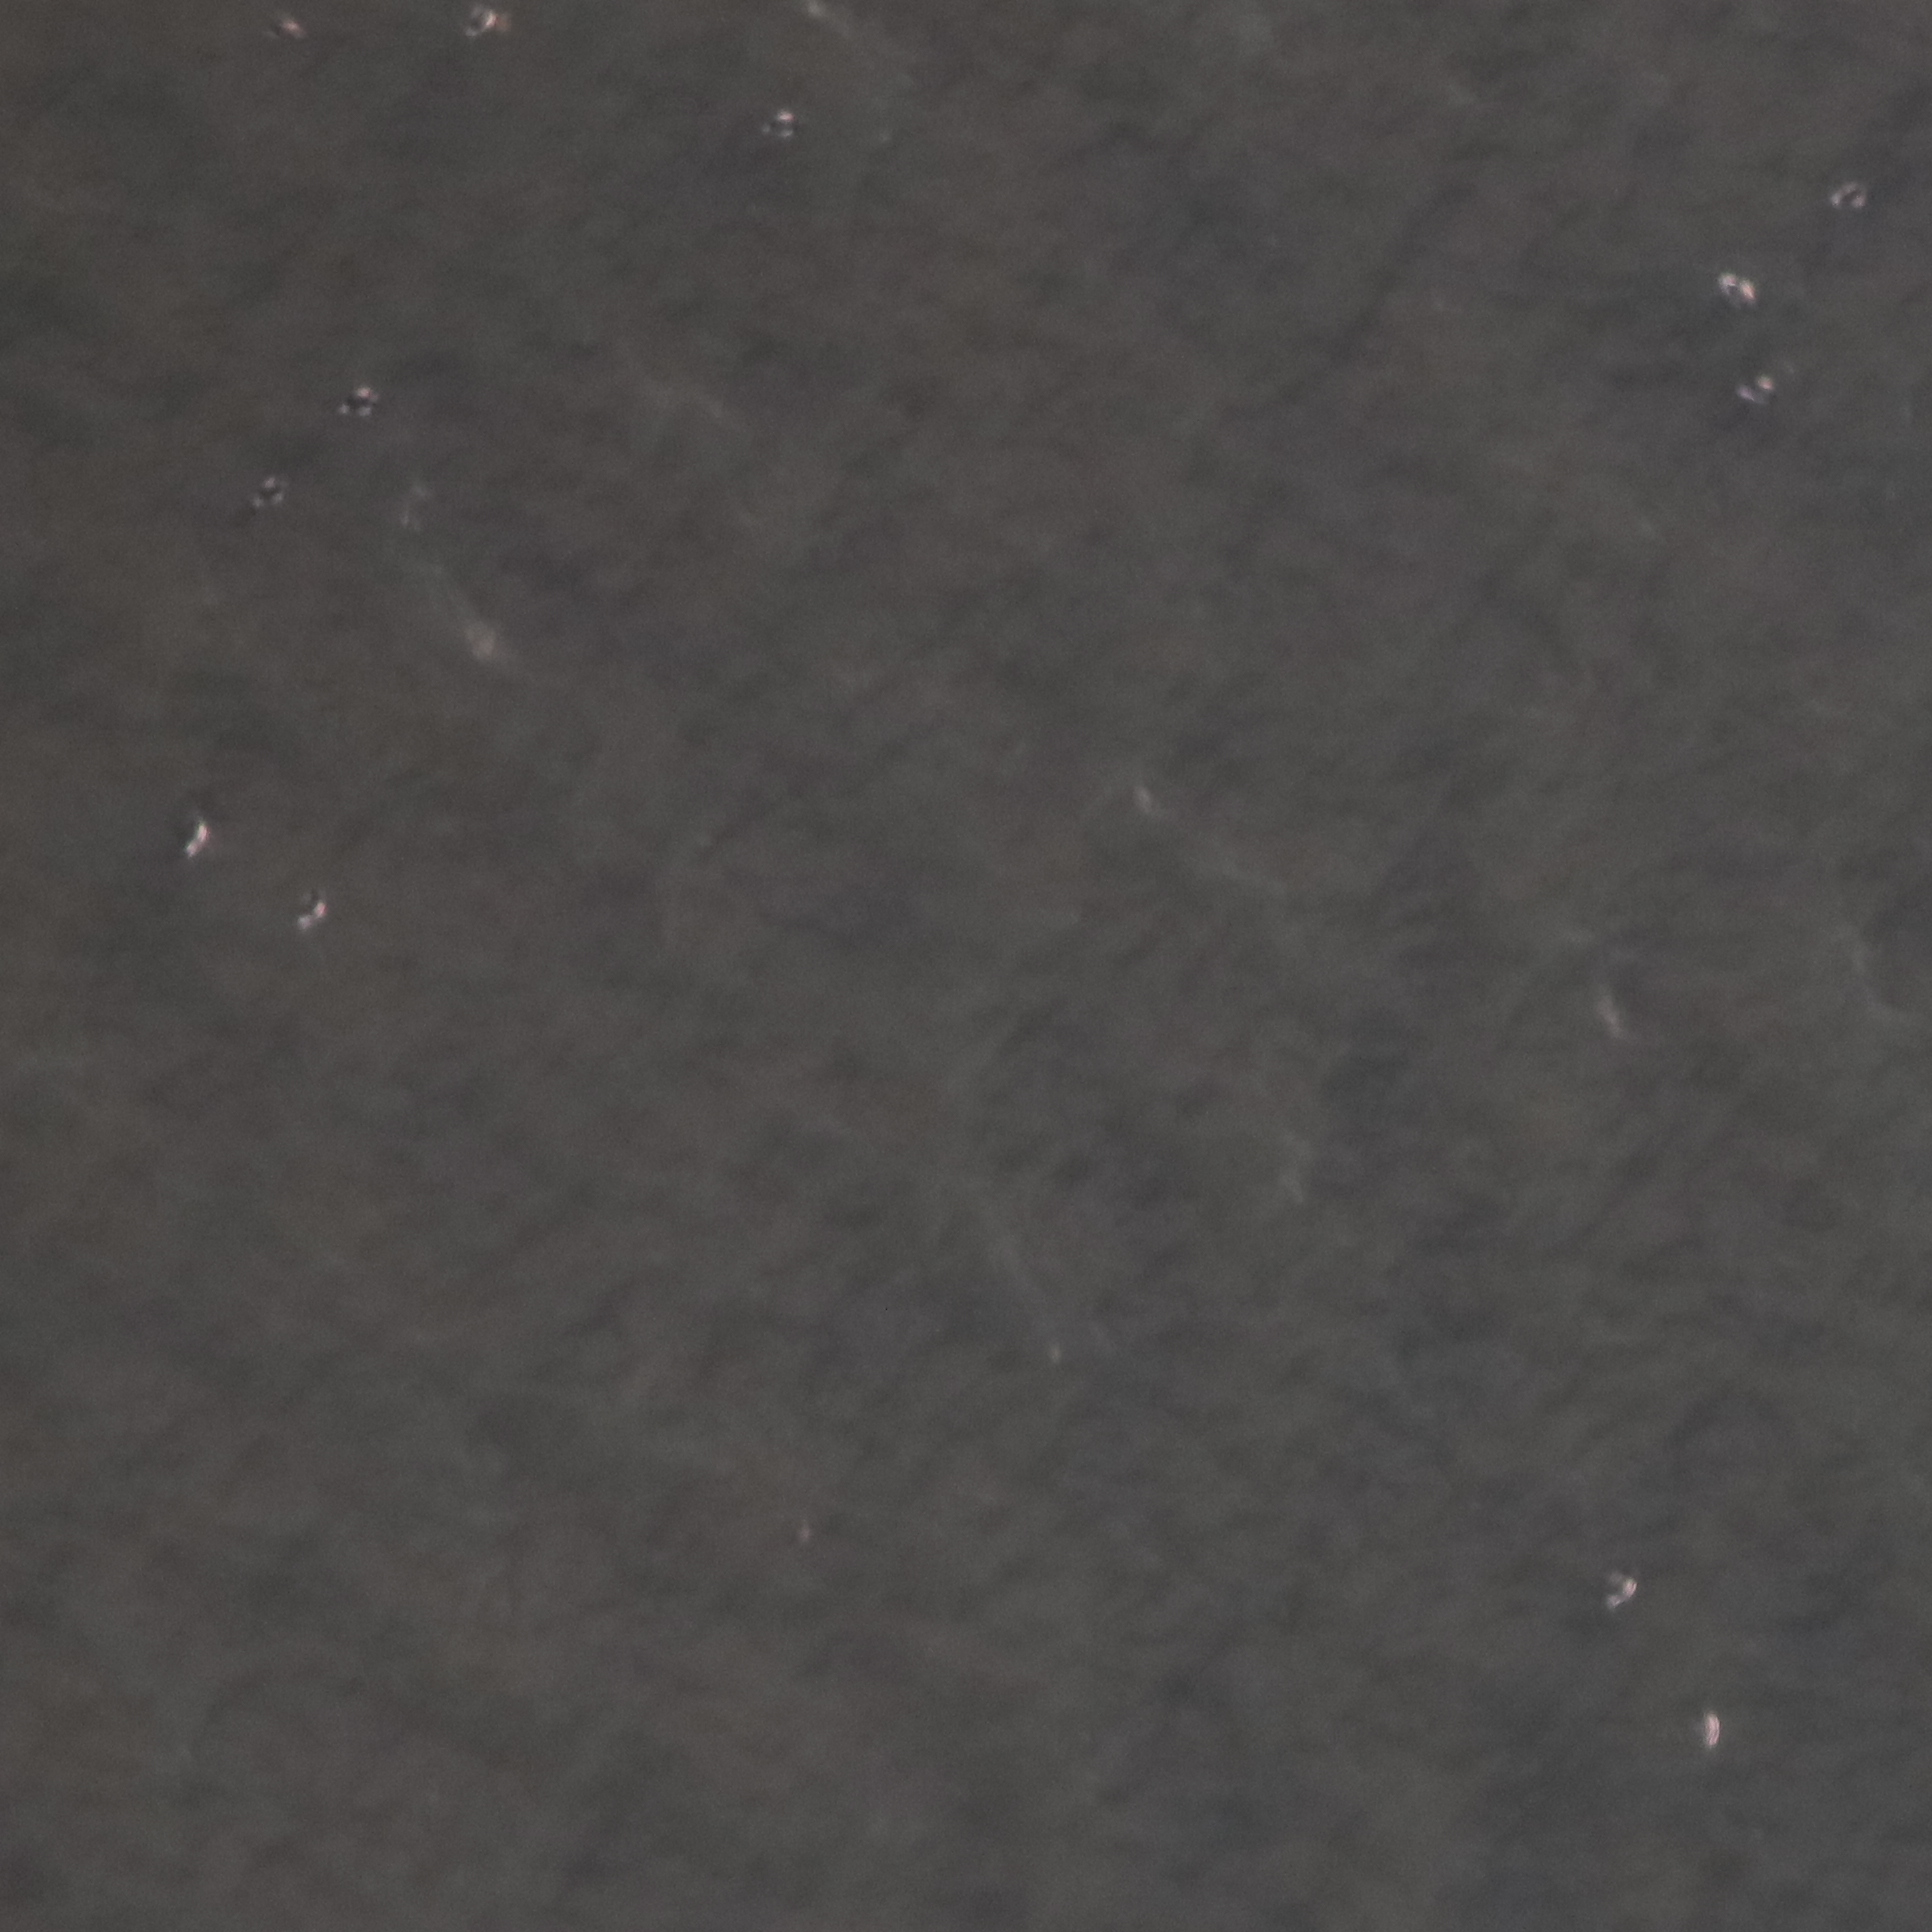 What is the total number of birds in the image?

12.